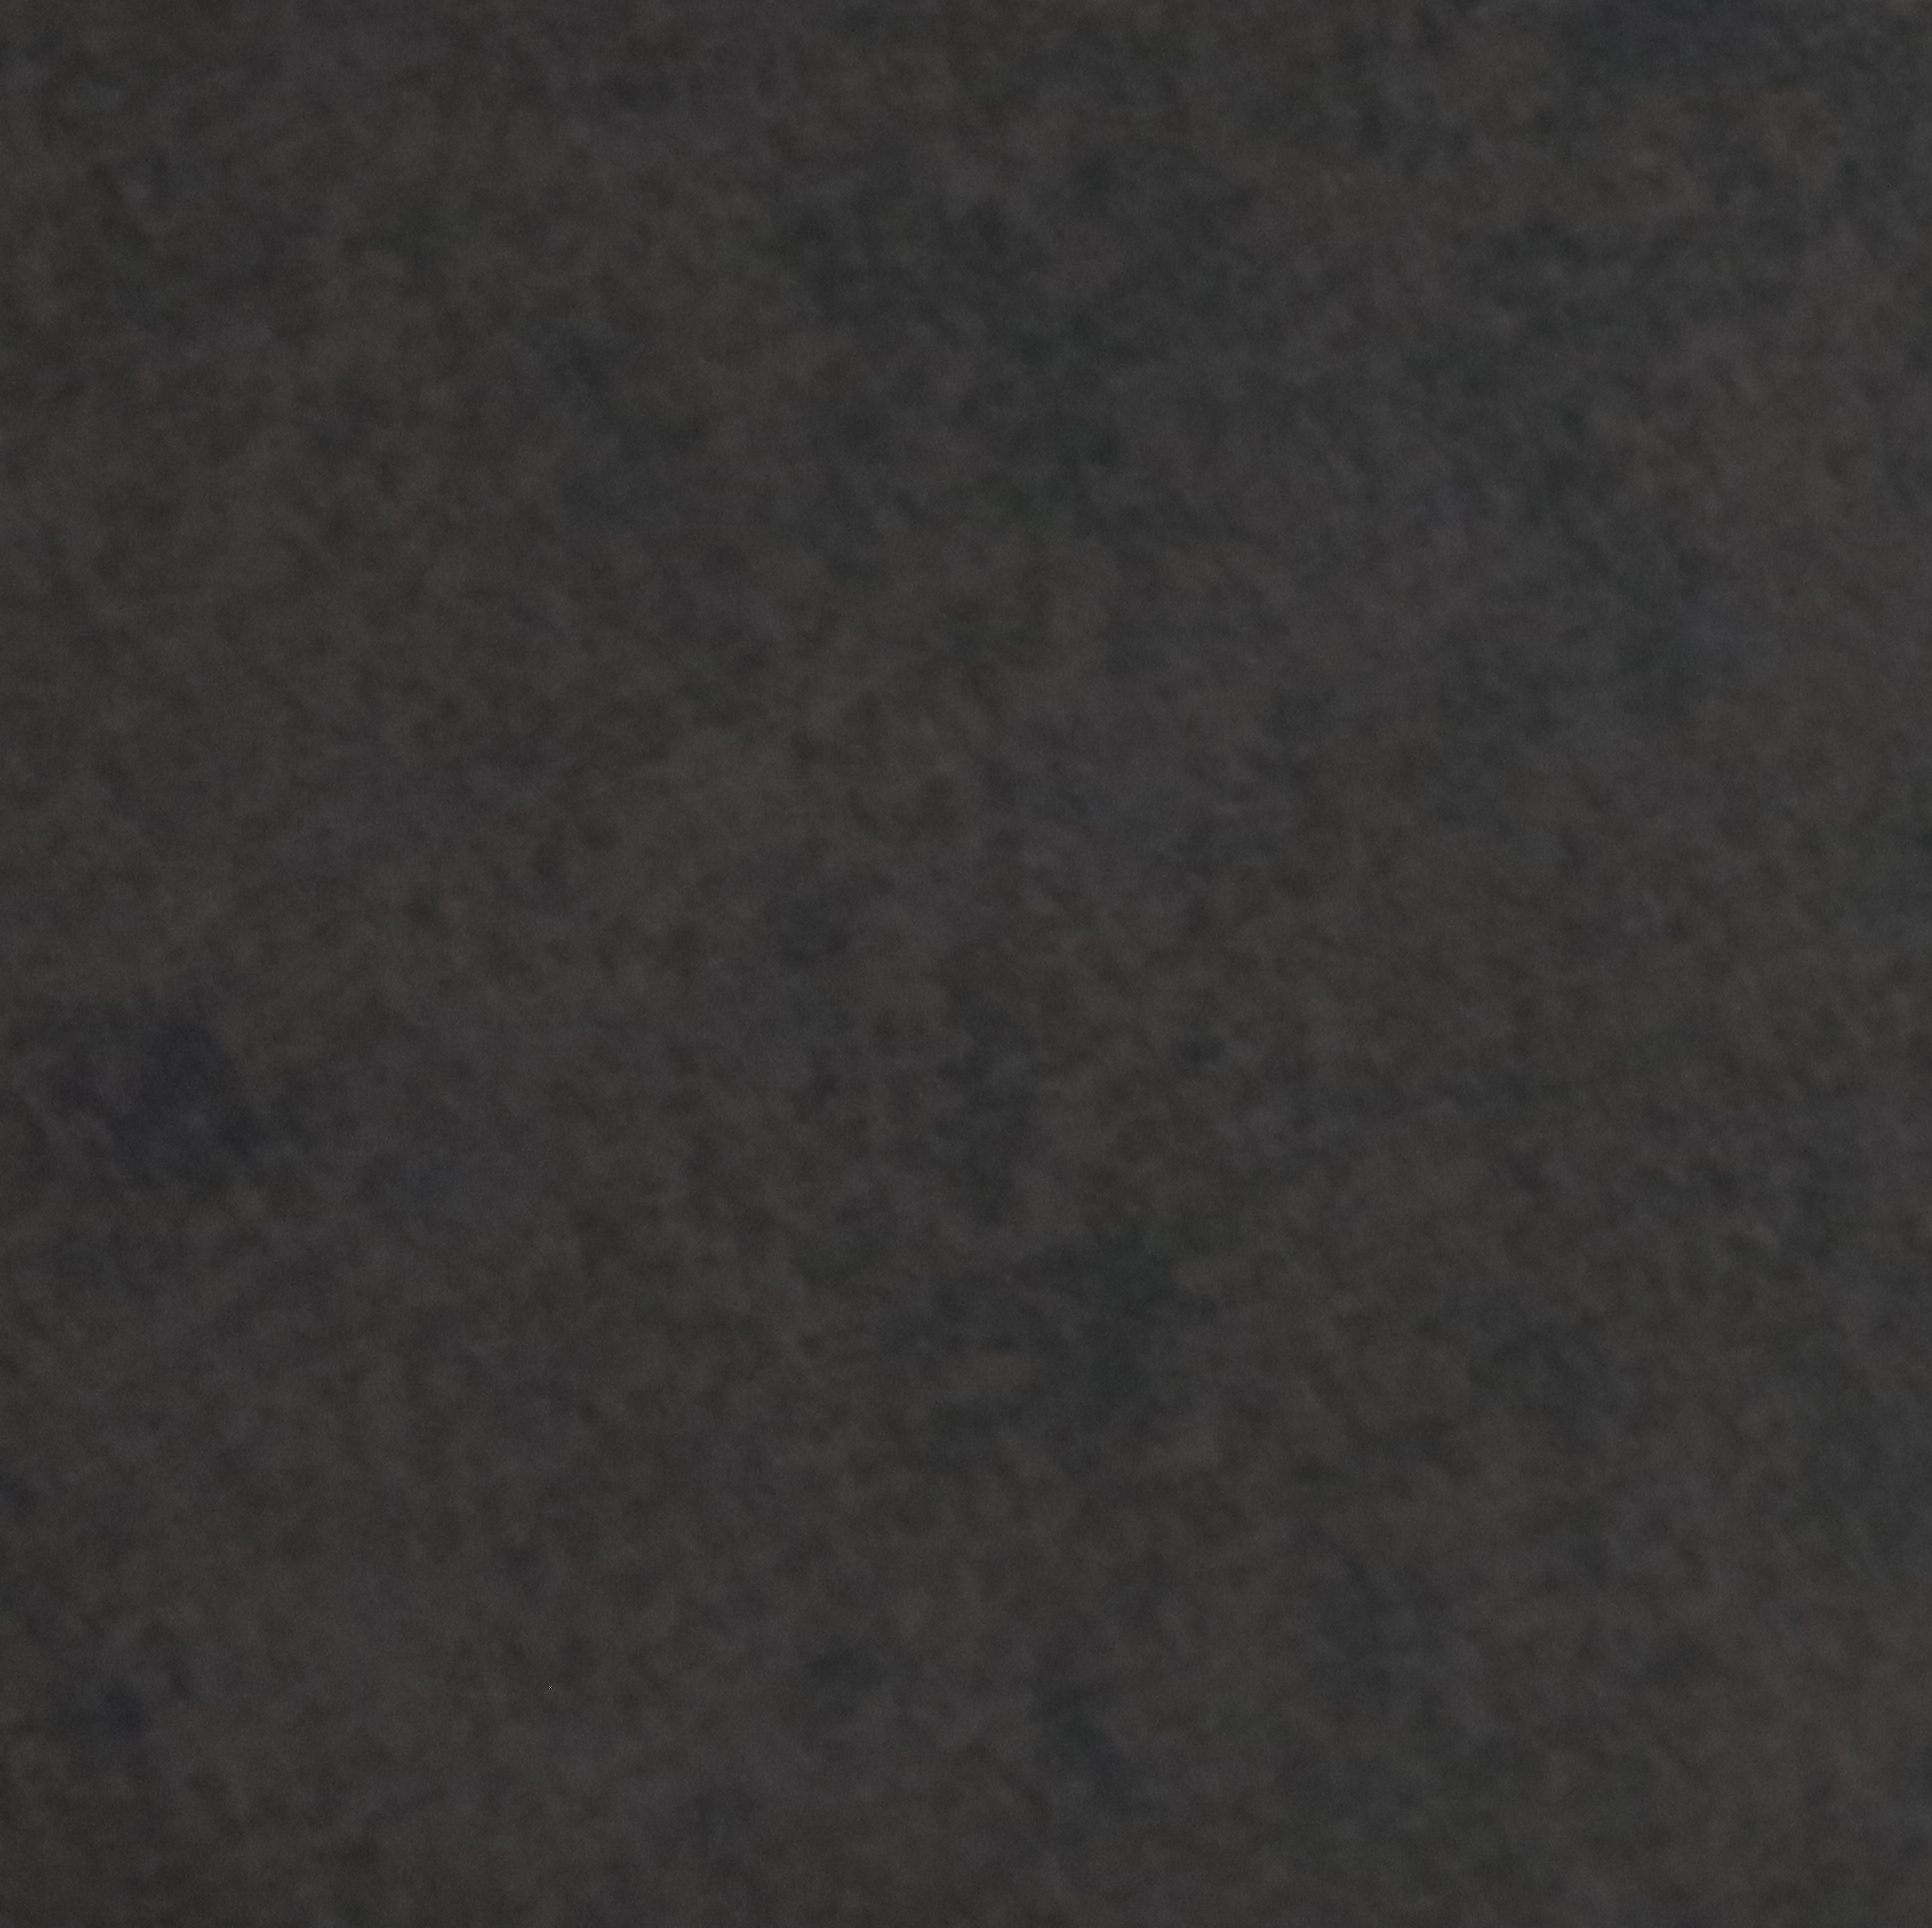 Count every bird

0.